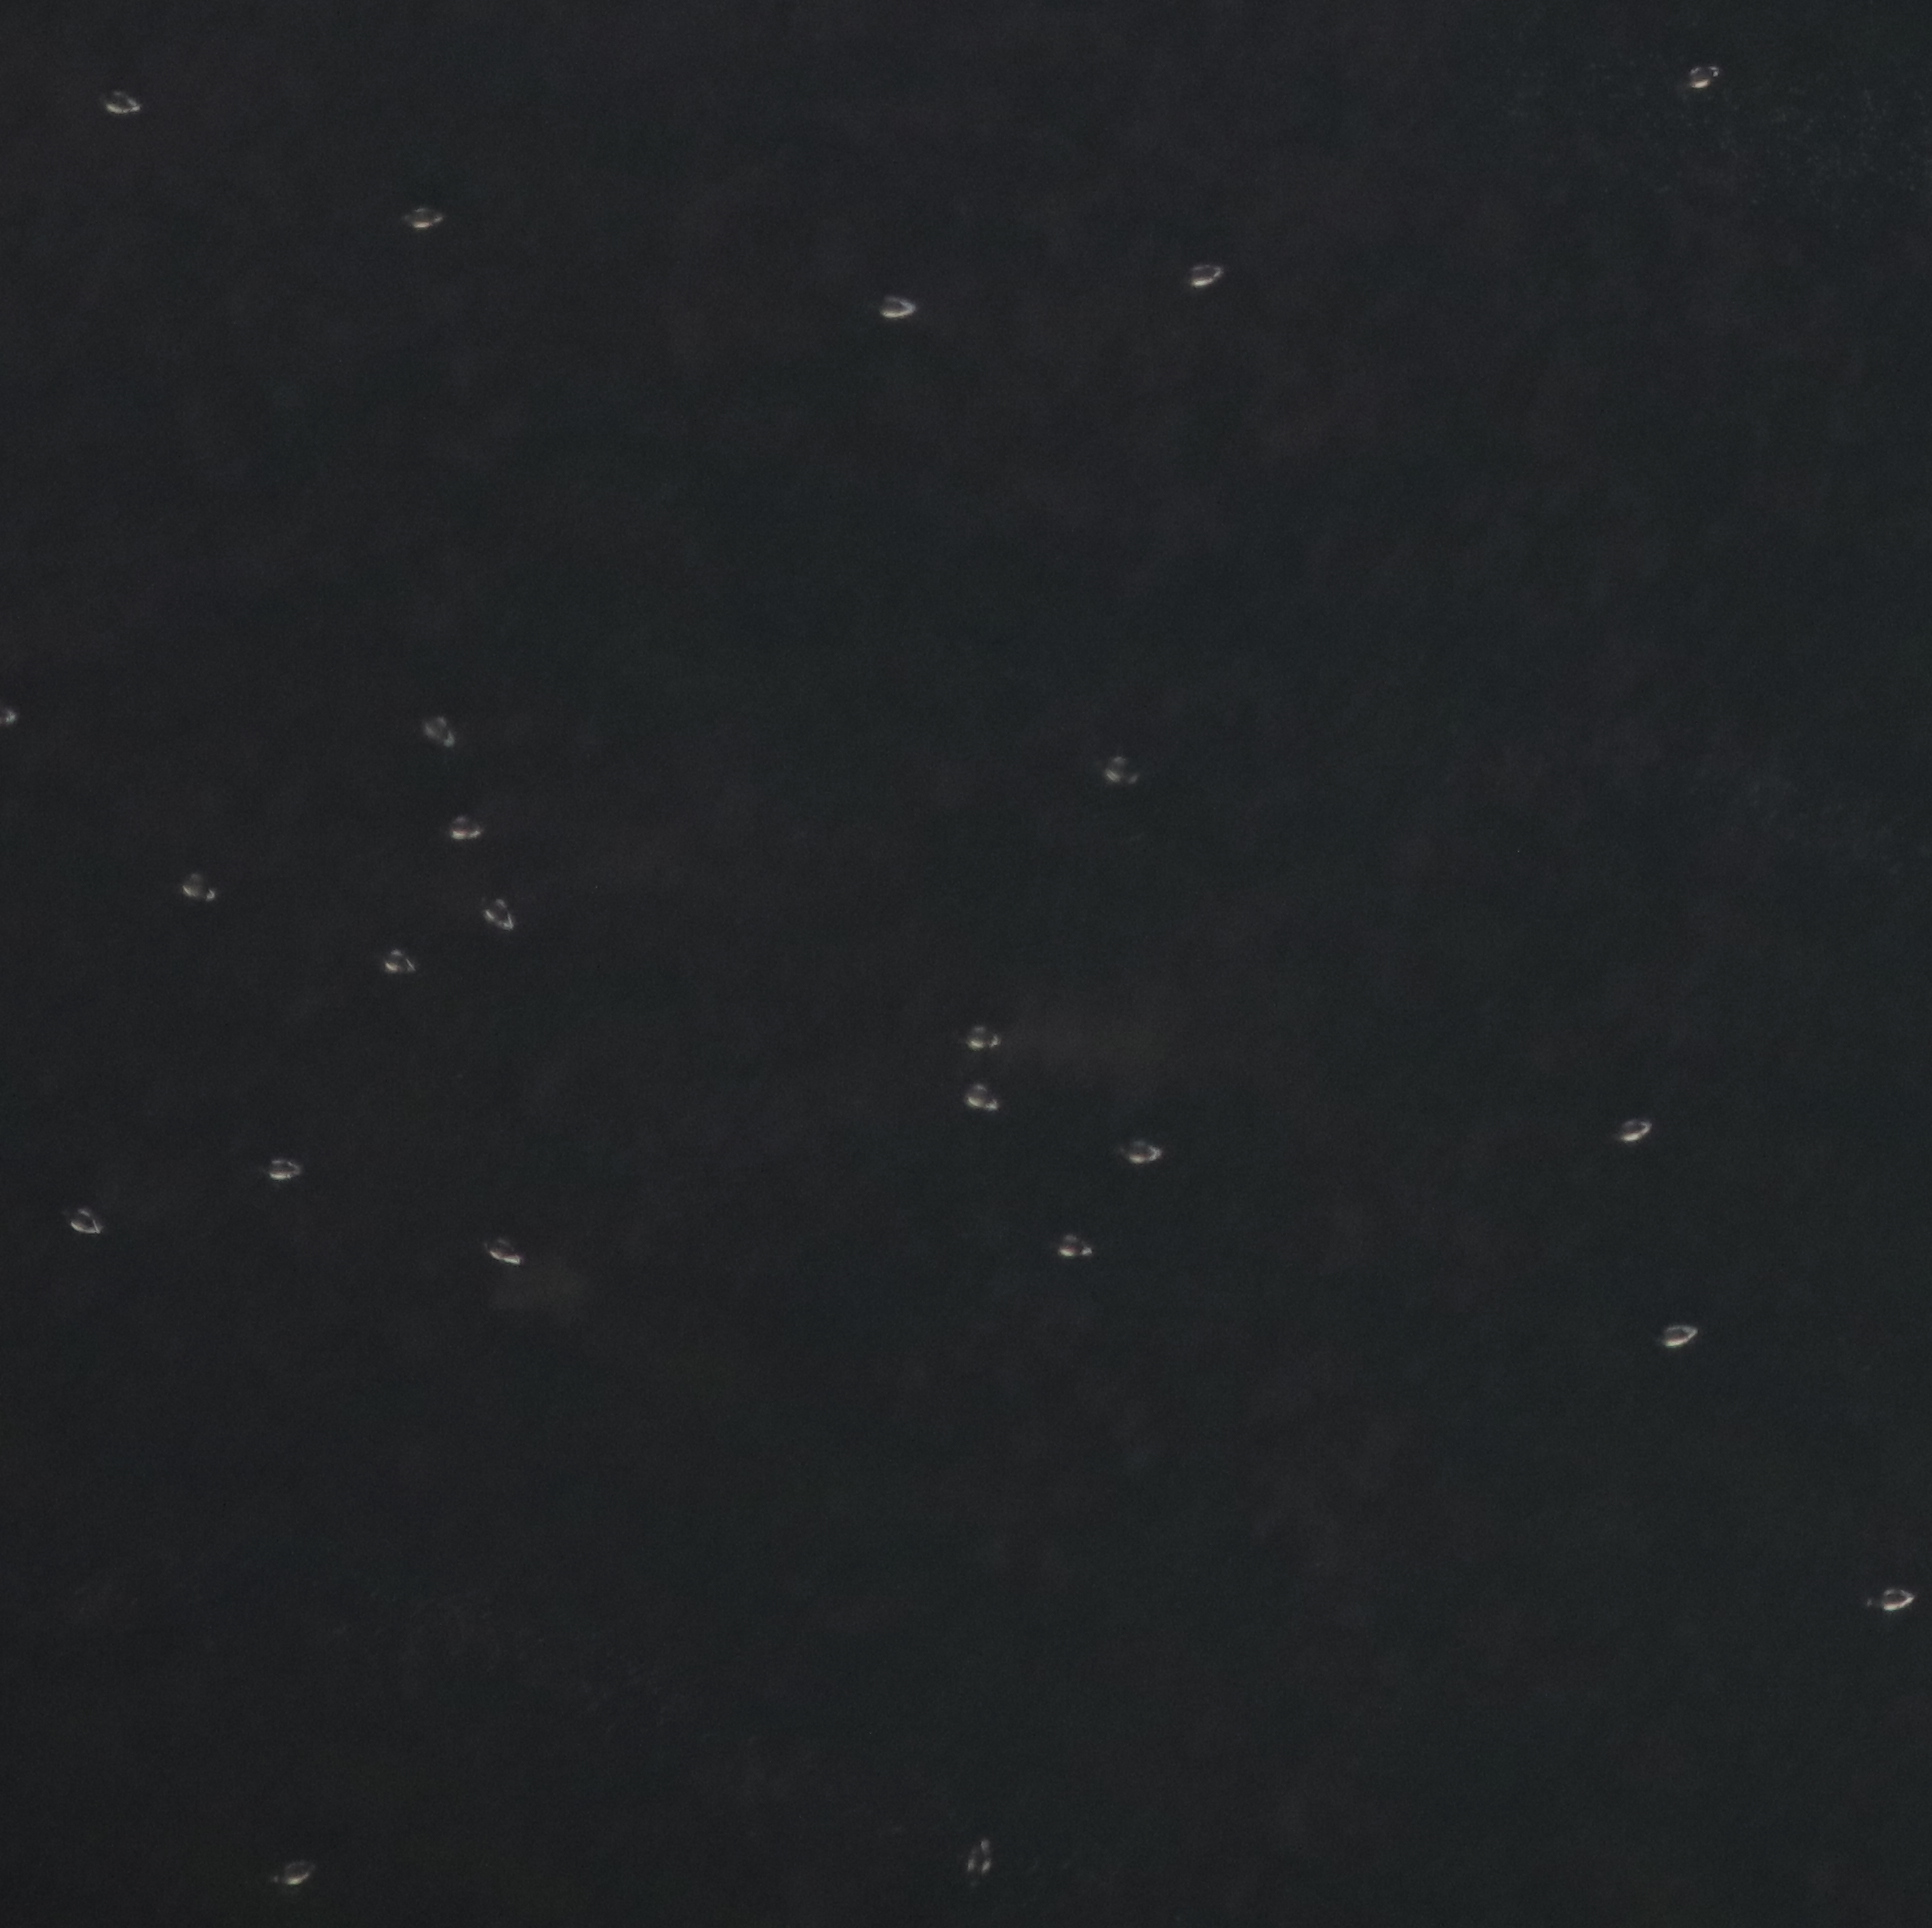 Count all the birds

23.